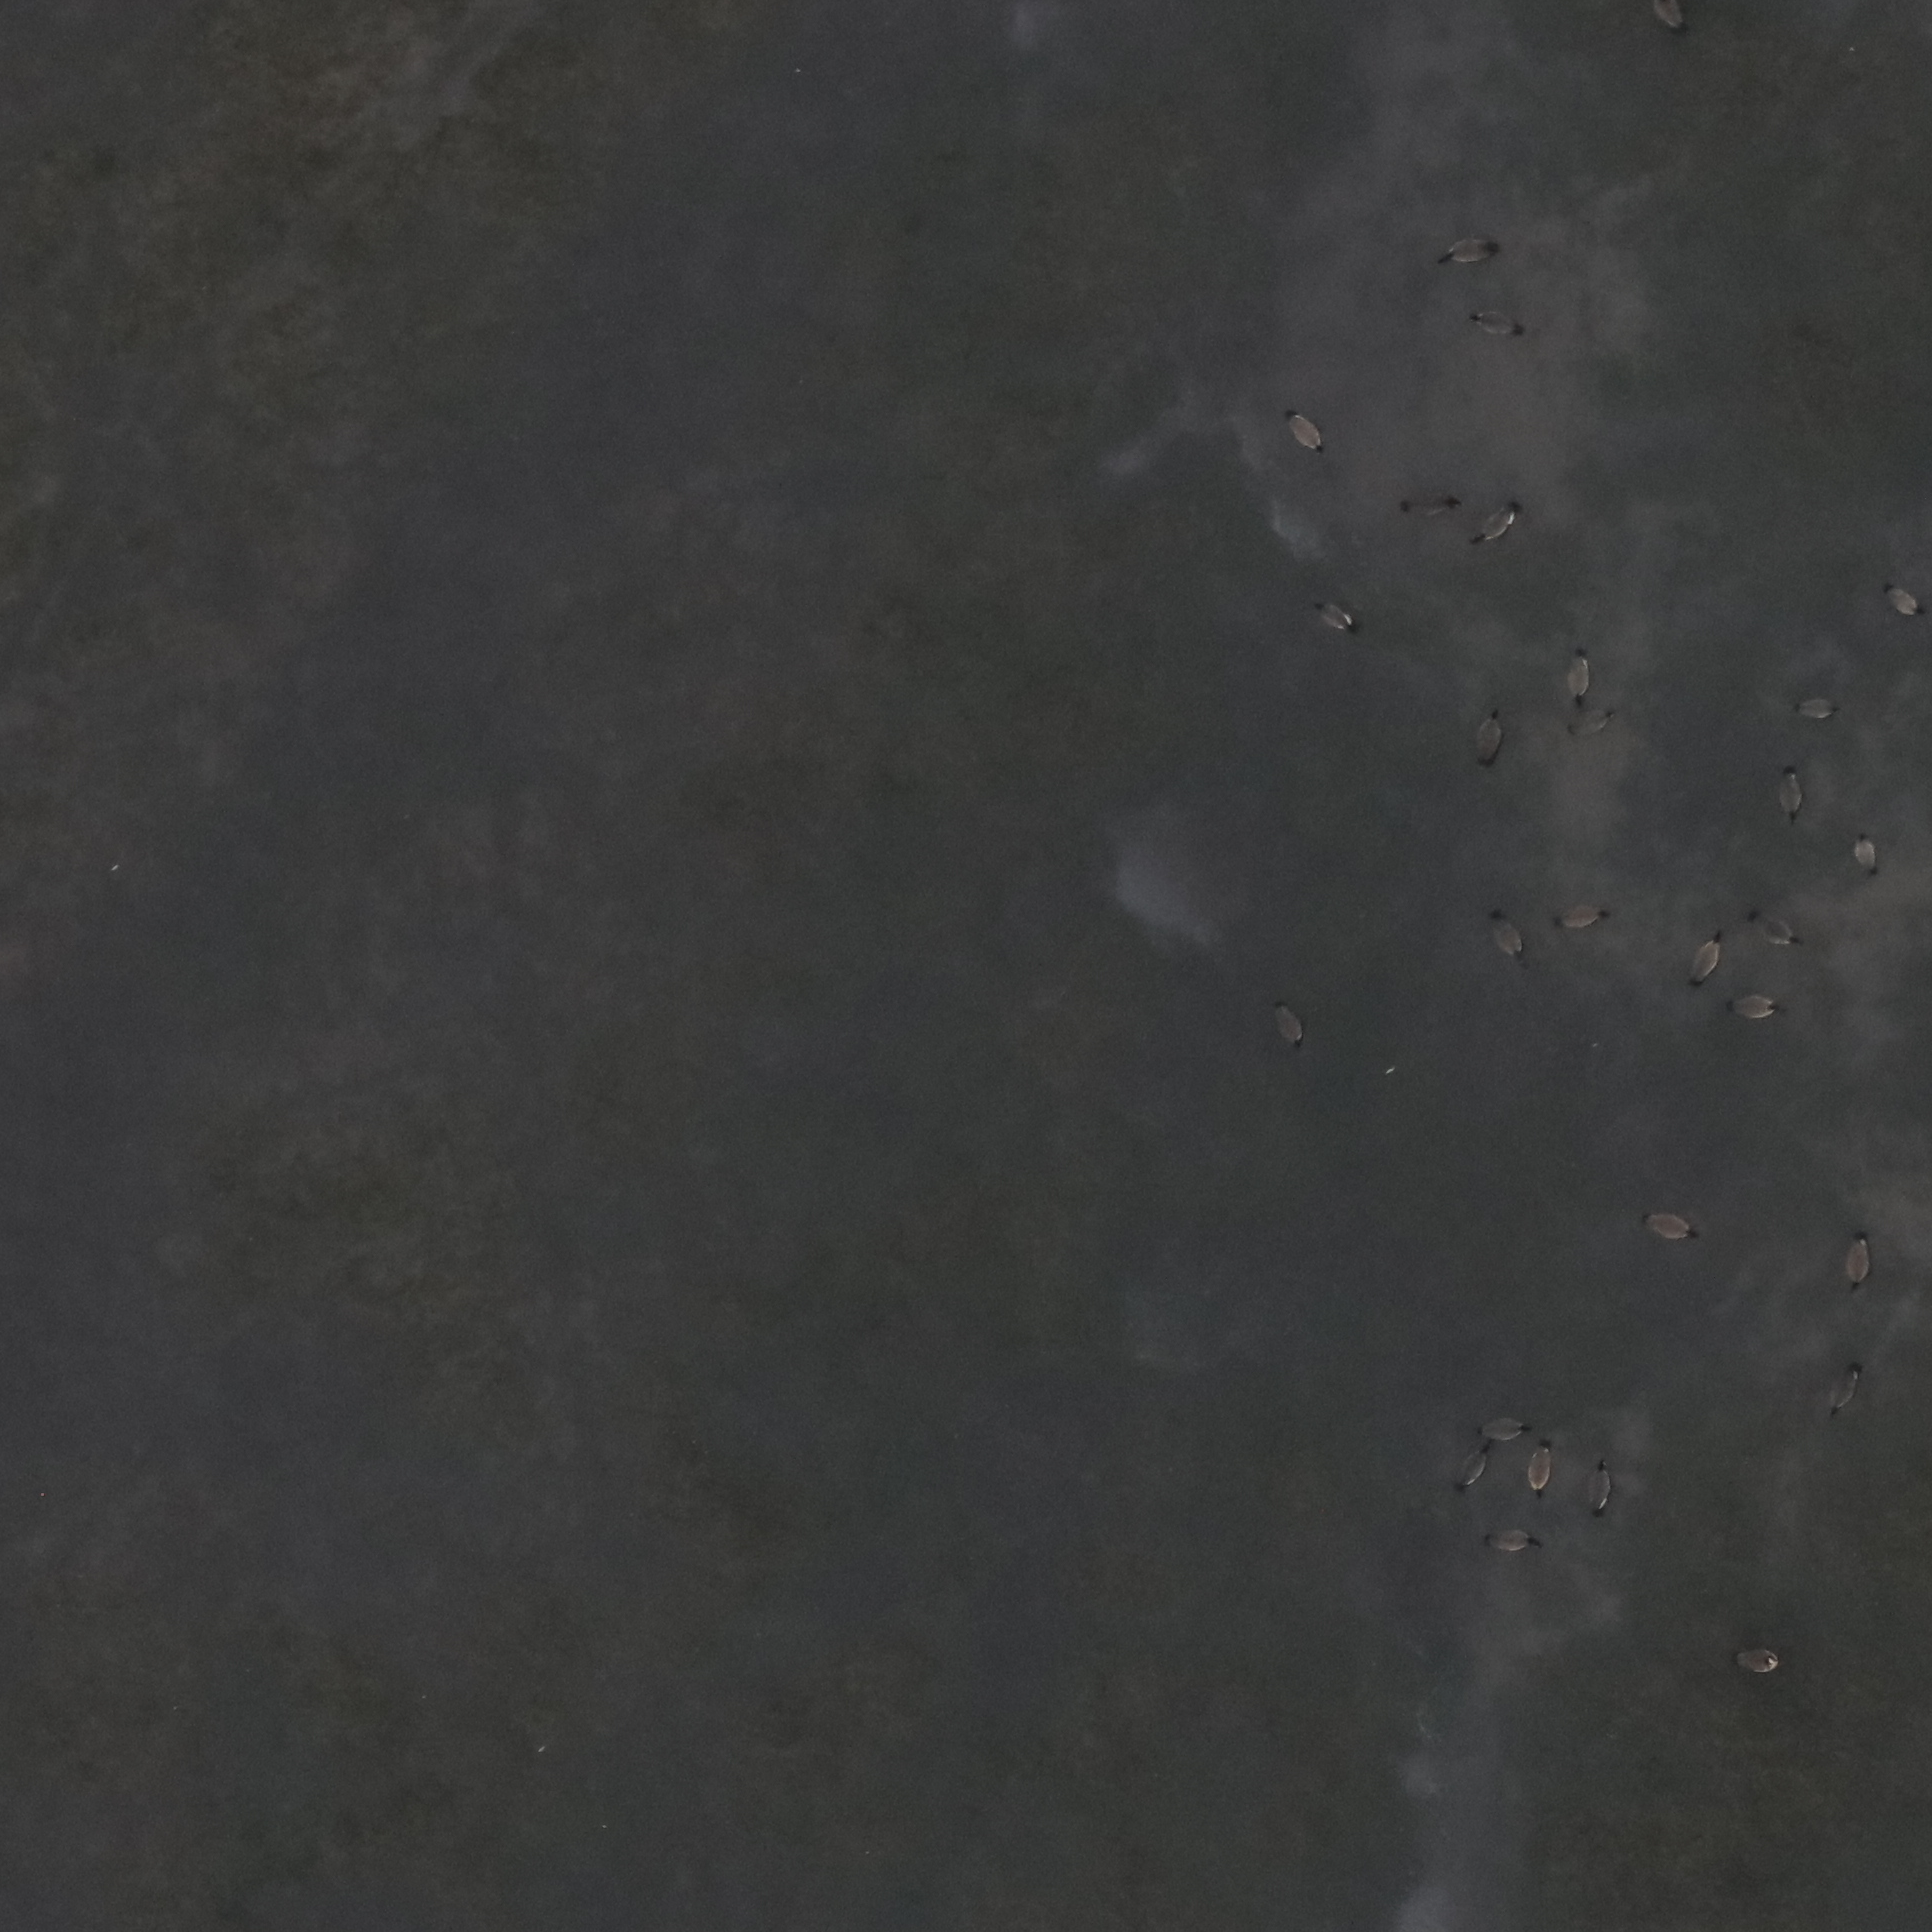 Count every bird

29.